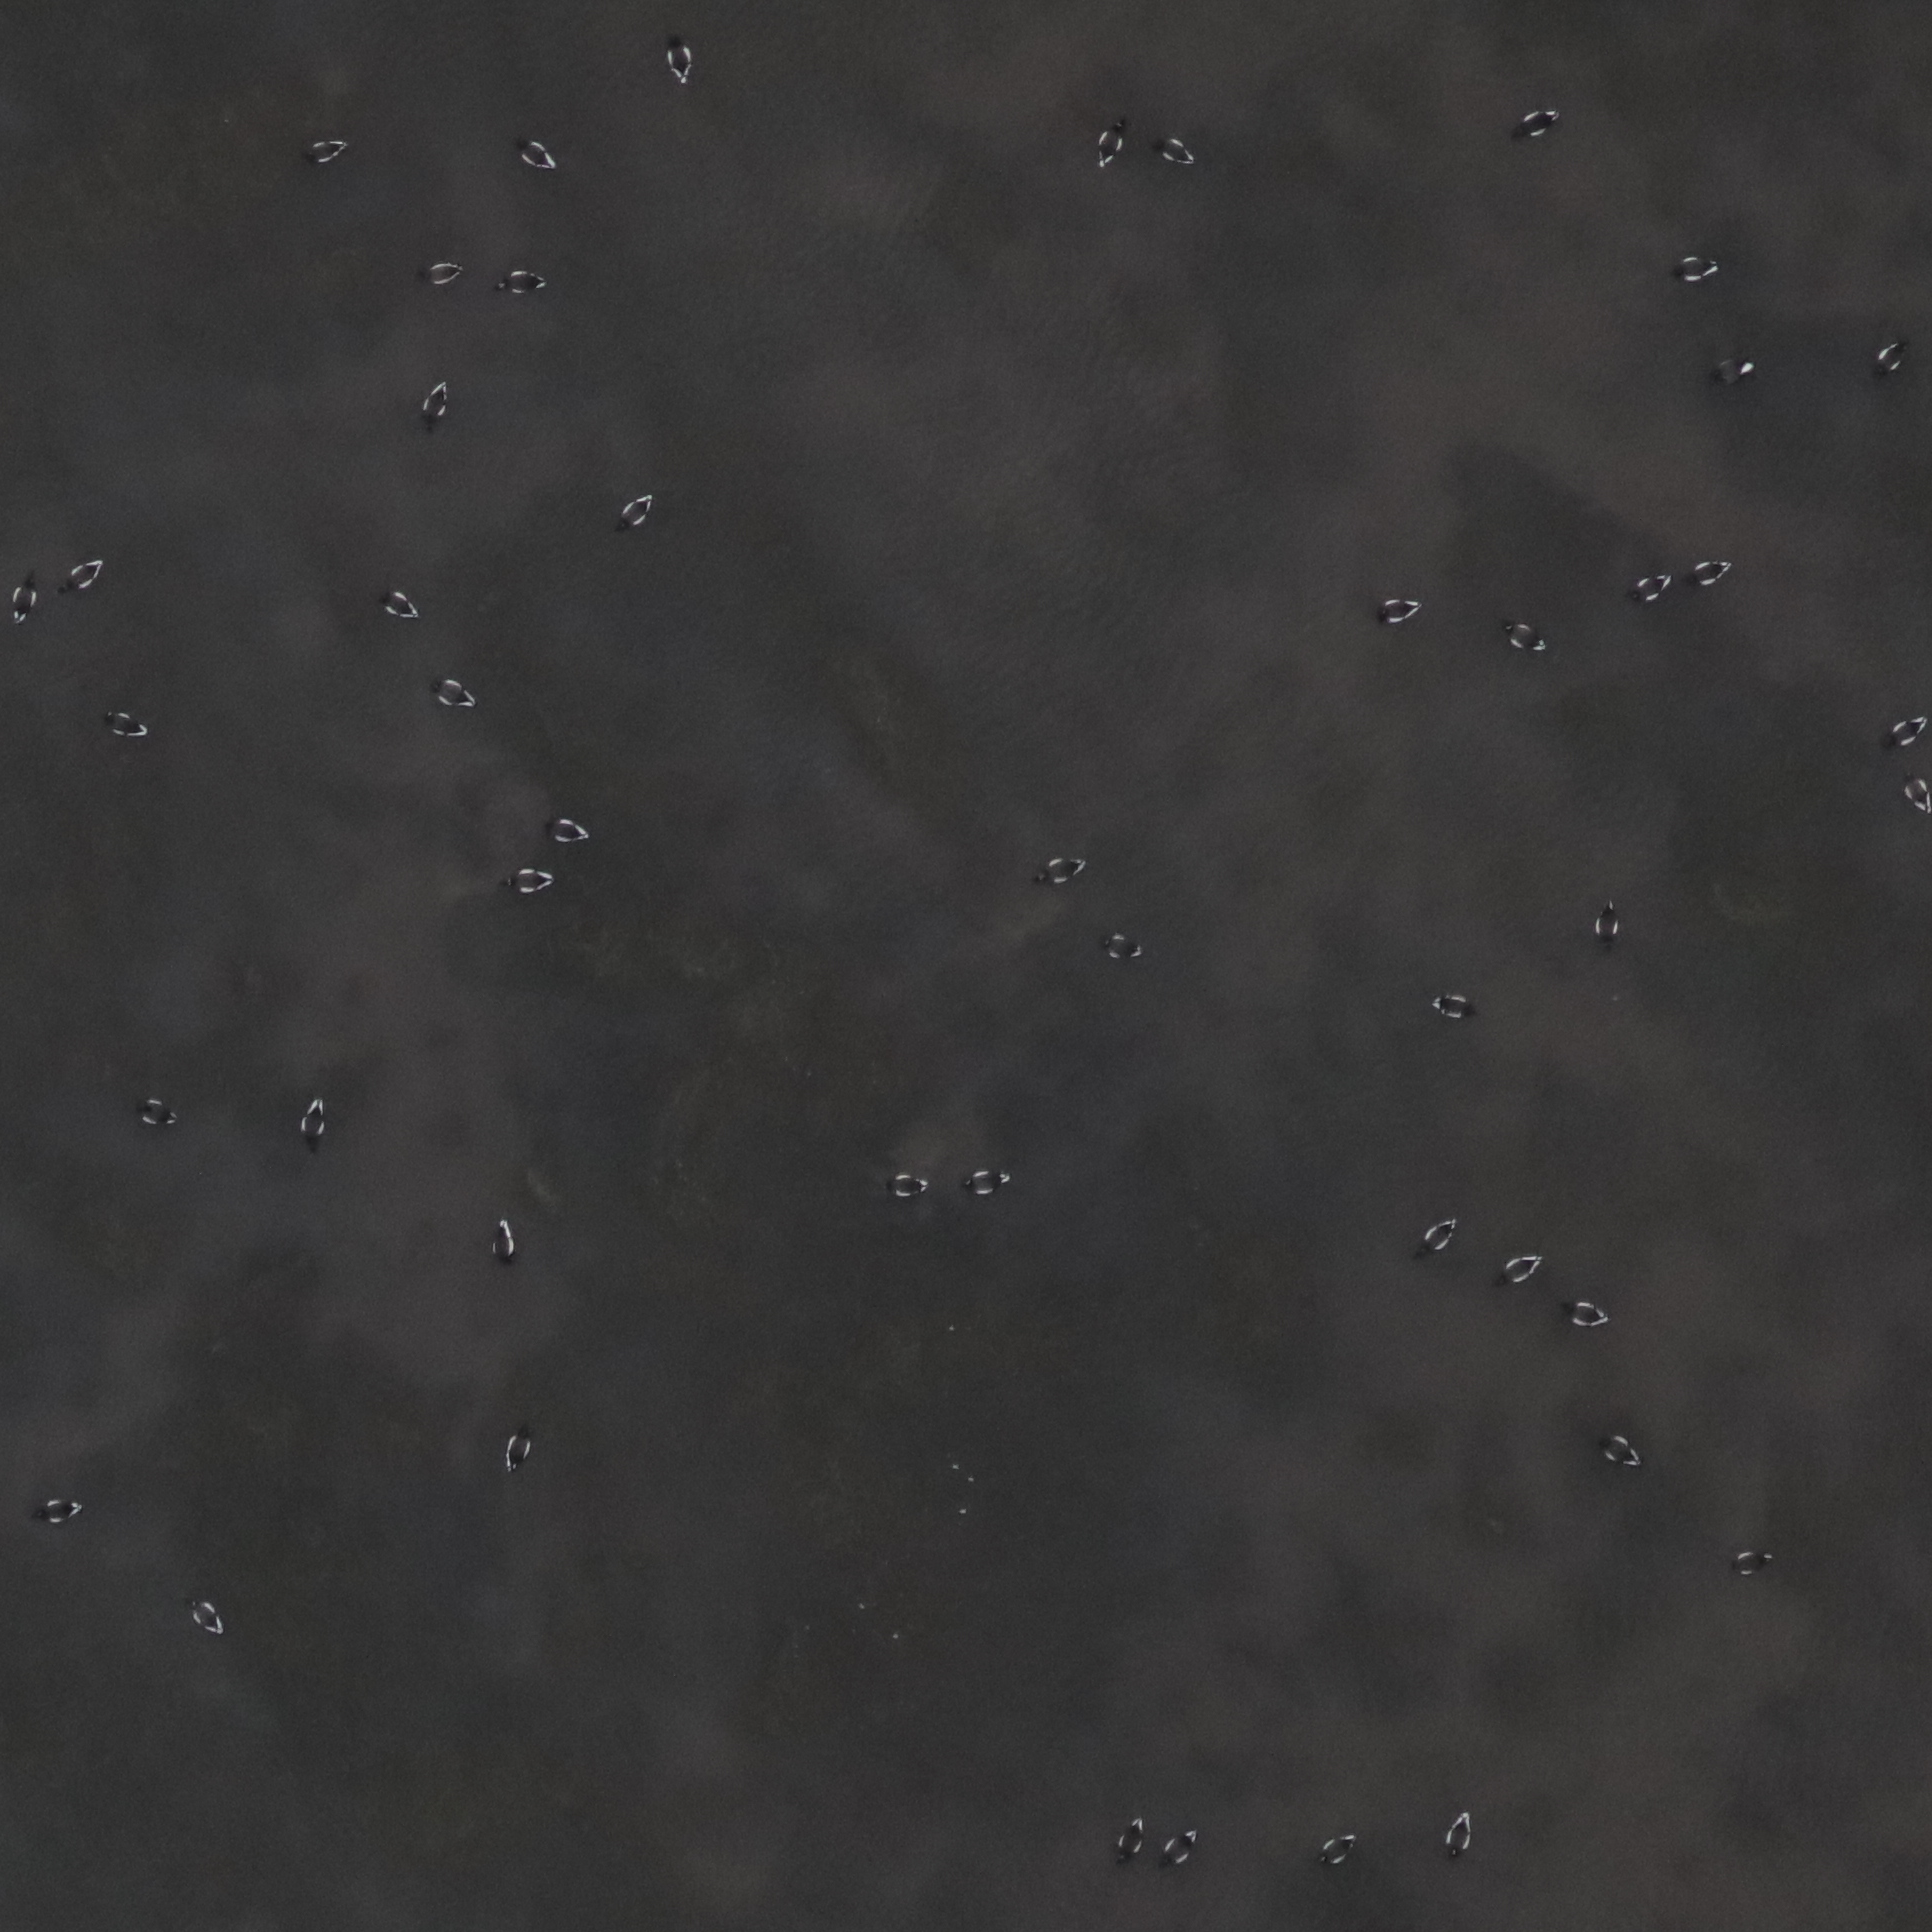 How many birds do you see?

47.